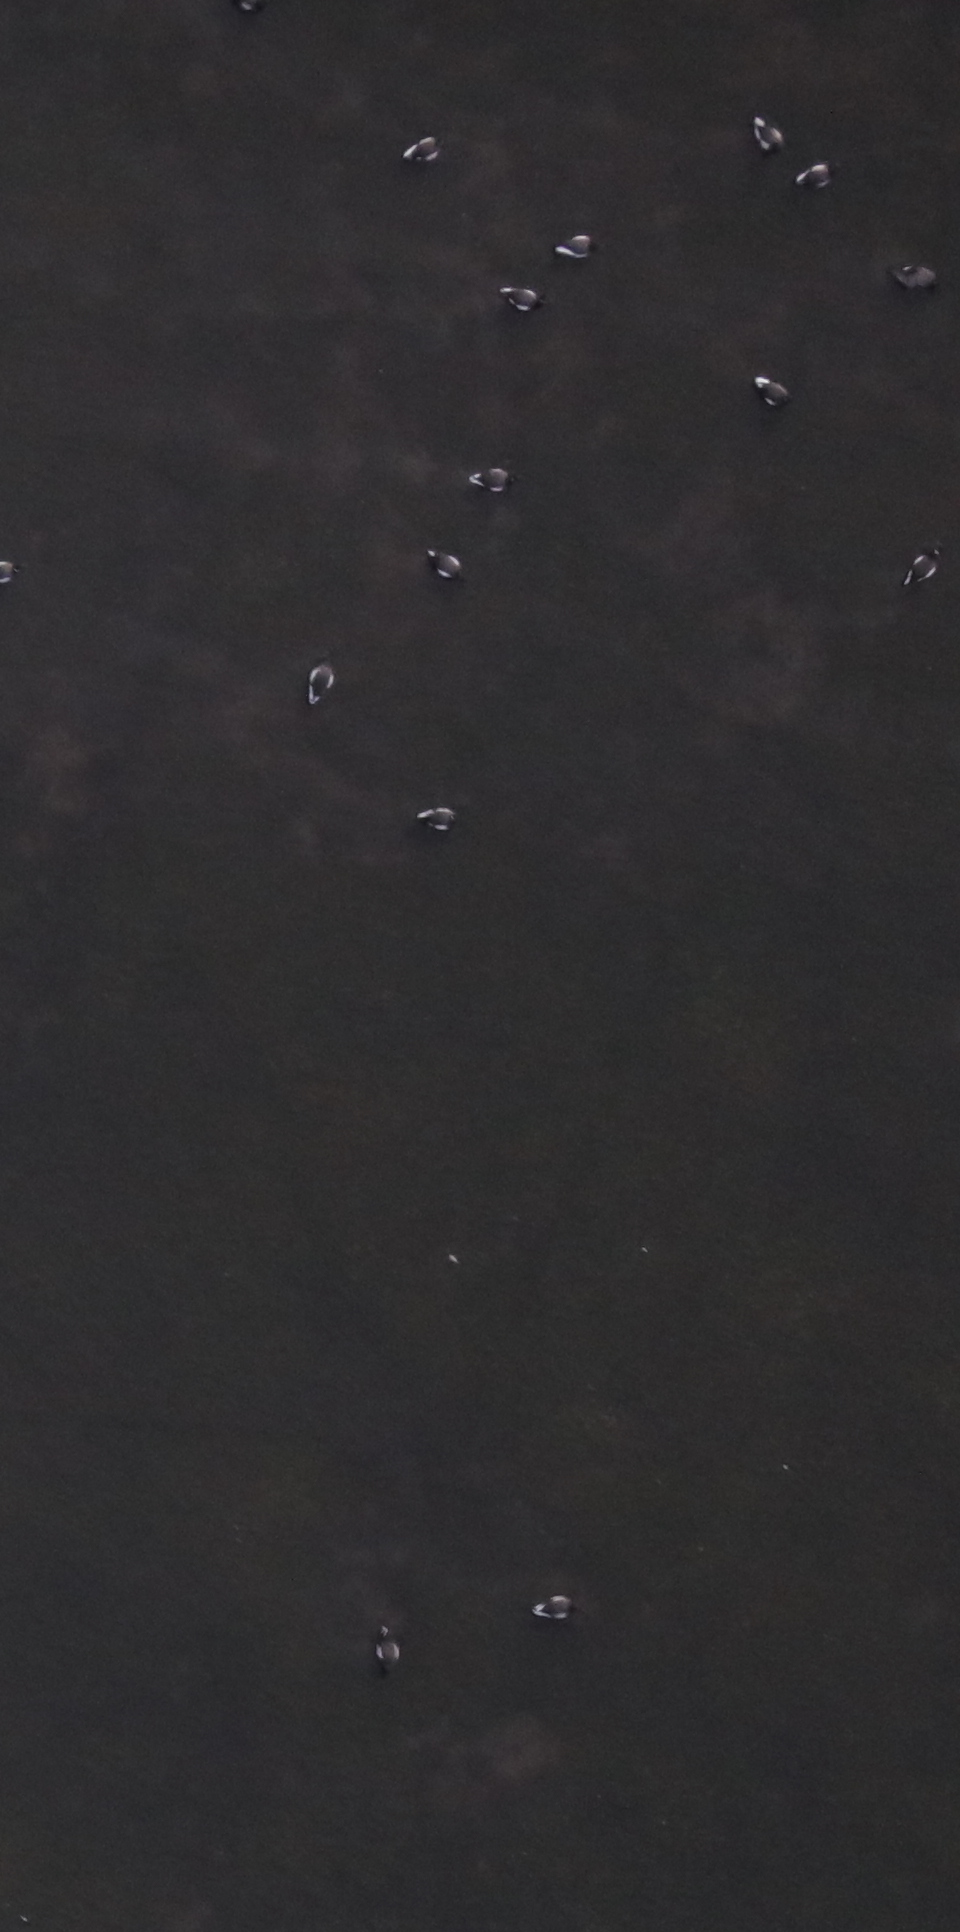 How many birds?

15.